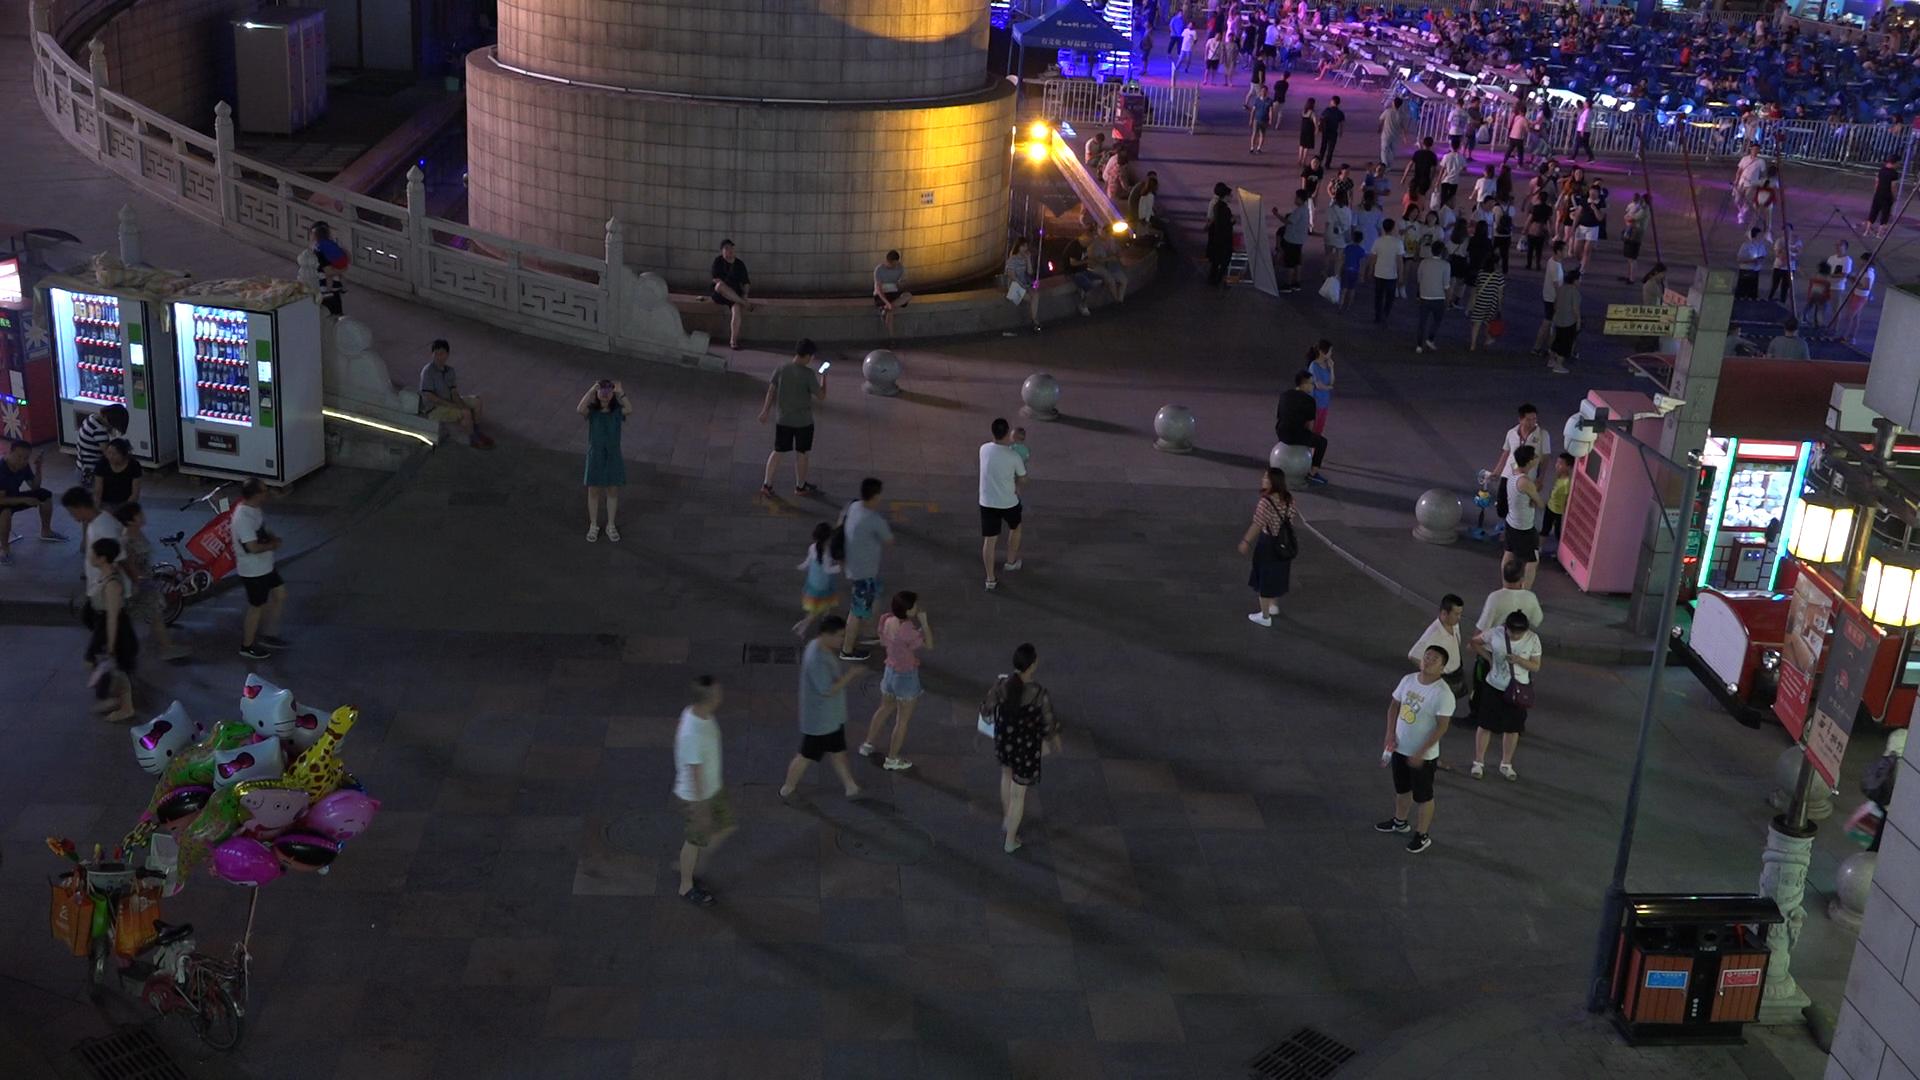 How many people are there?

145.